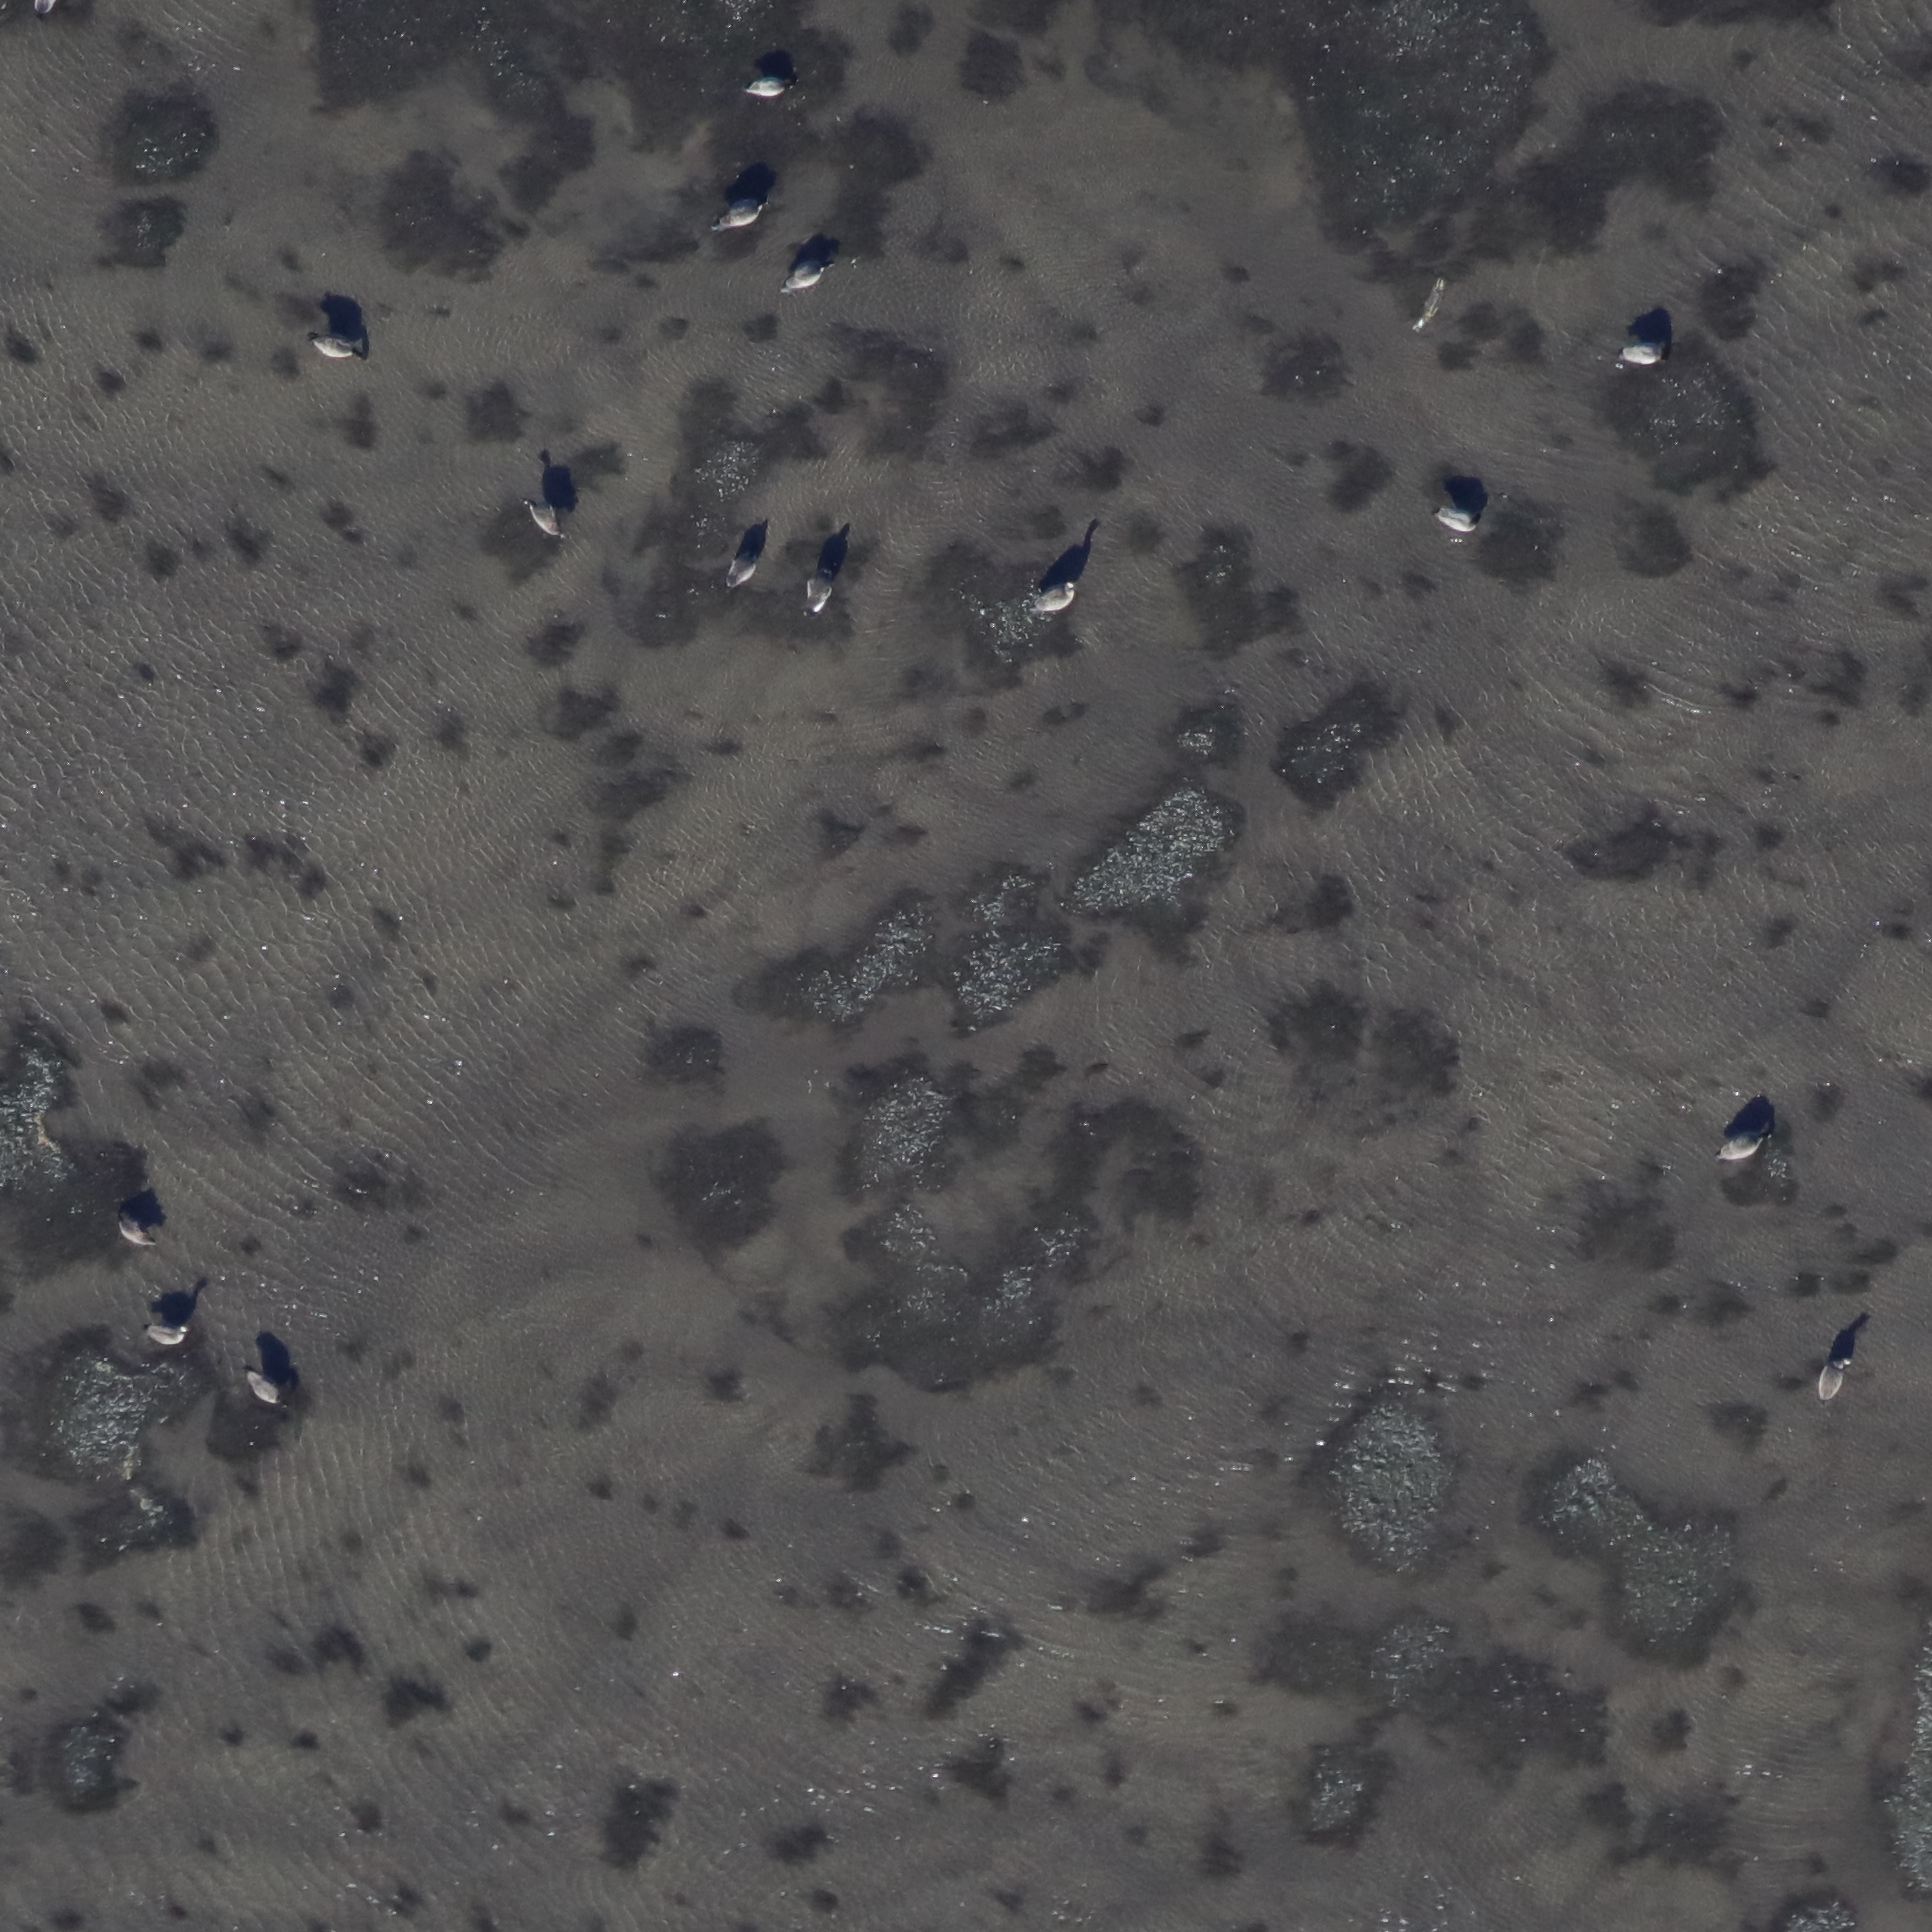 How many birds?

16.